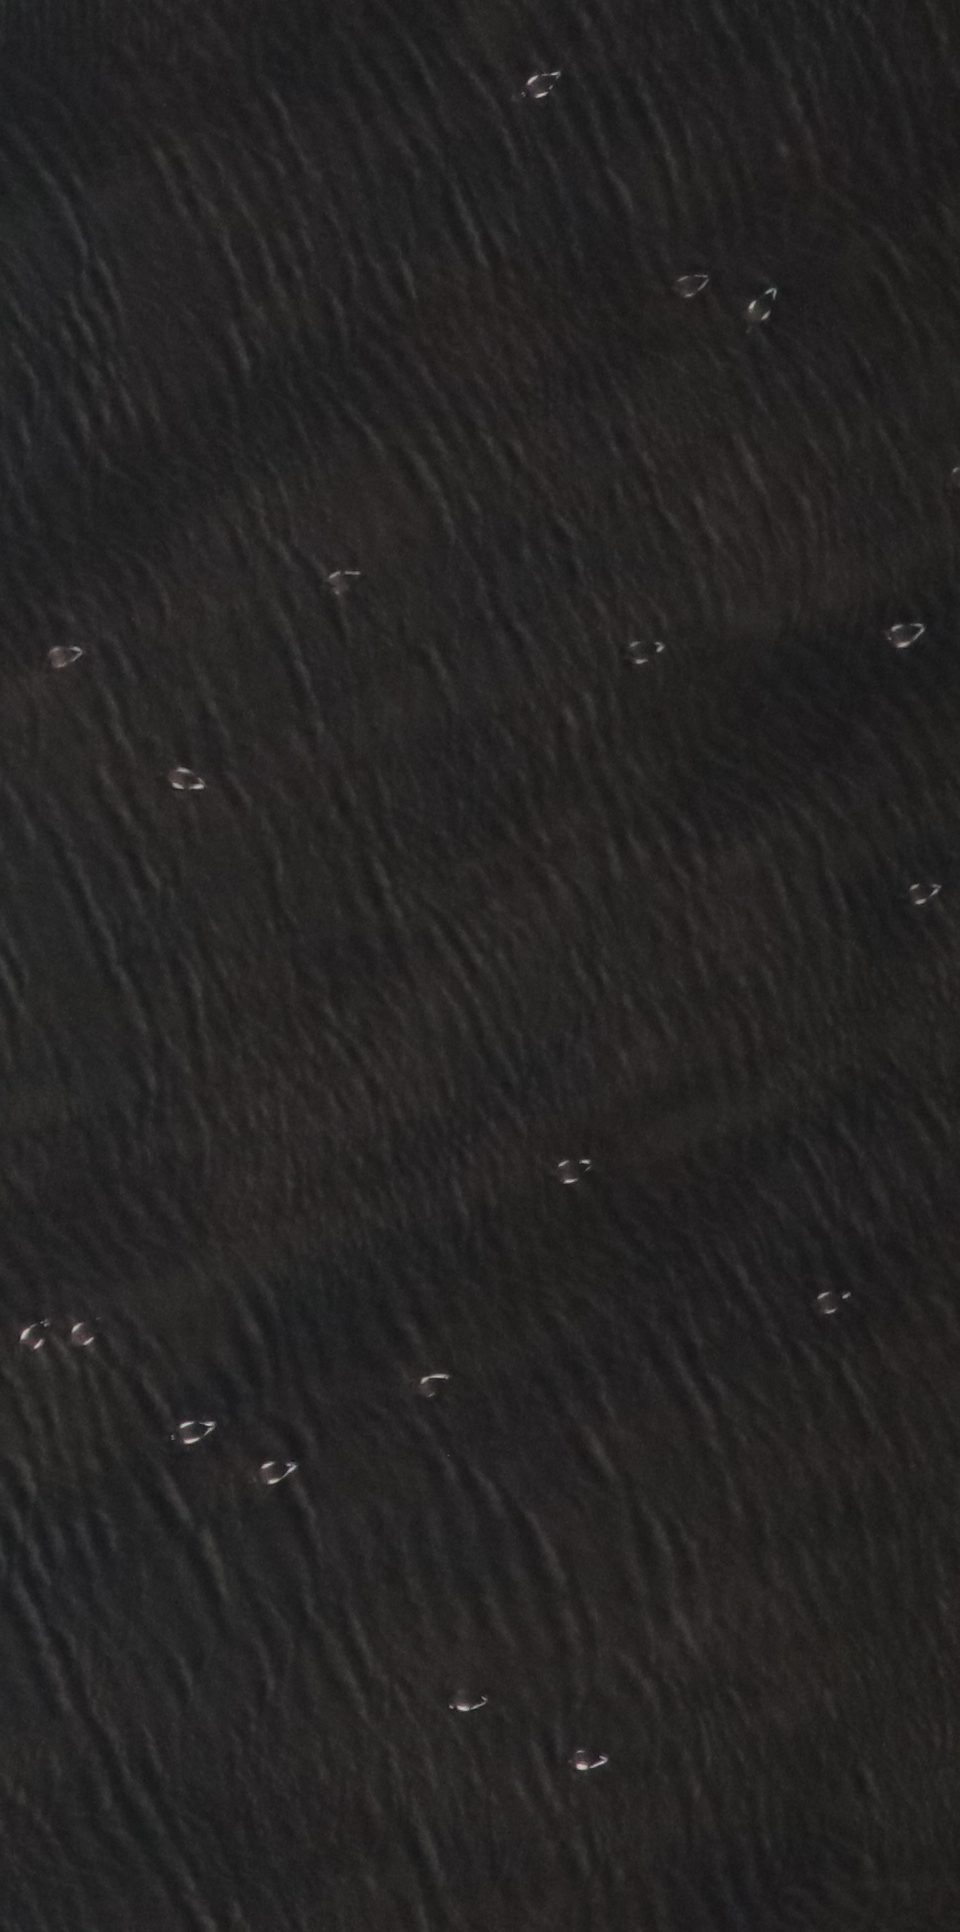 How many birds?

18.